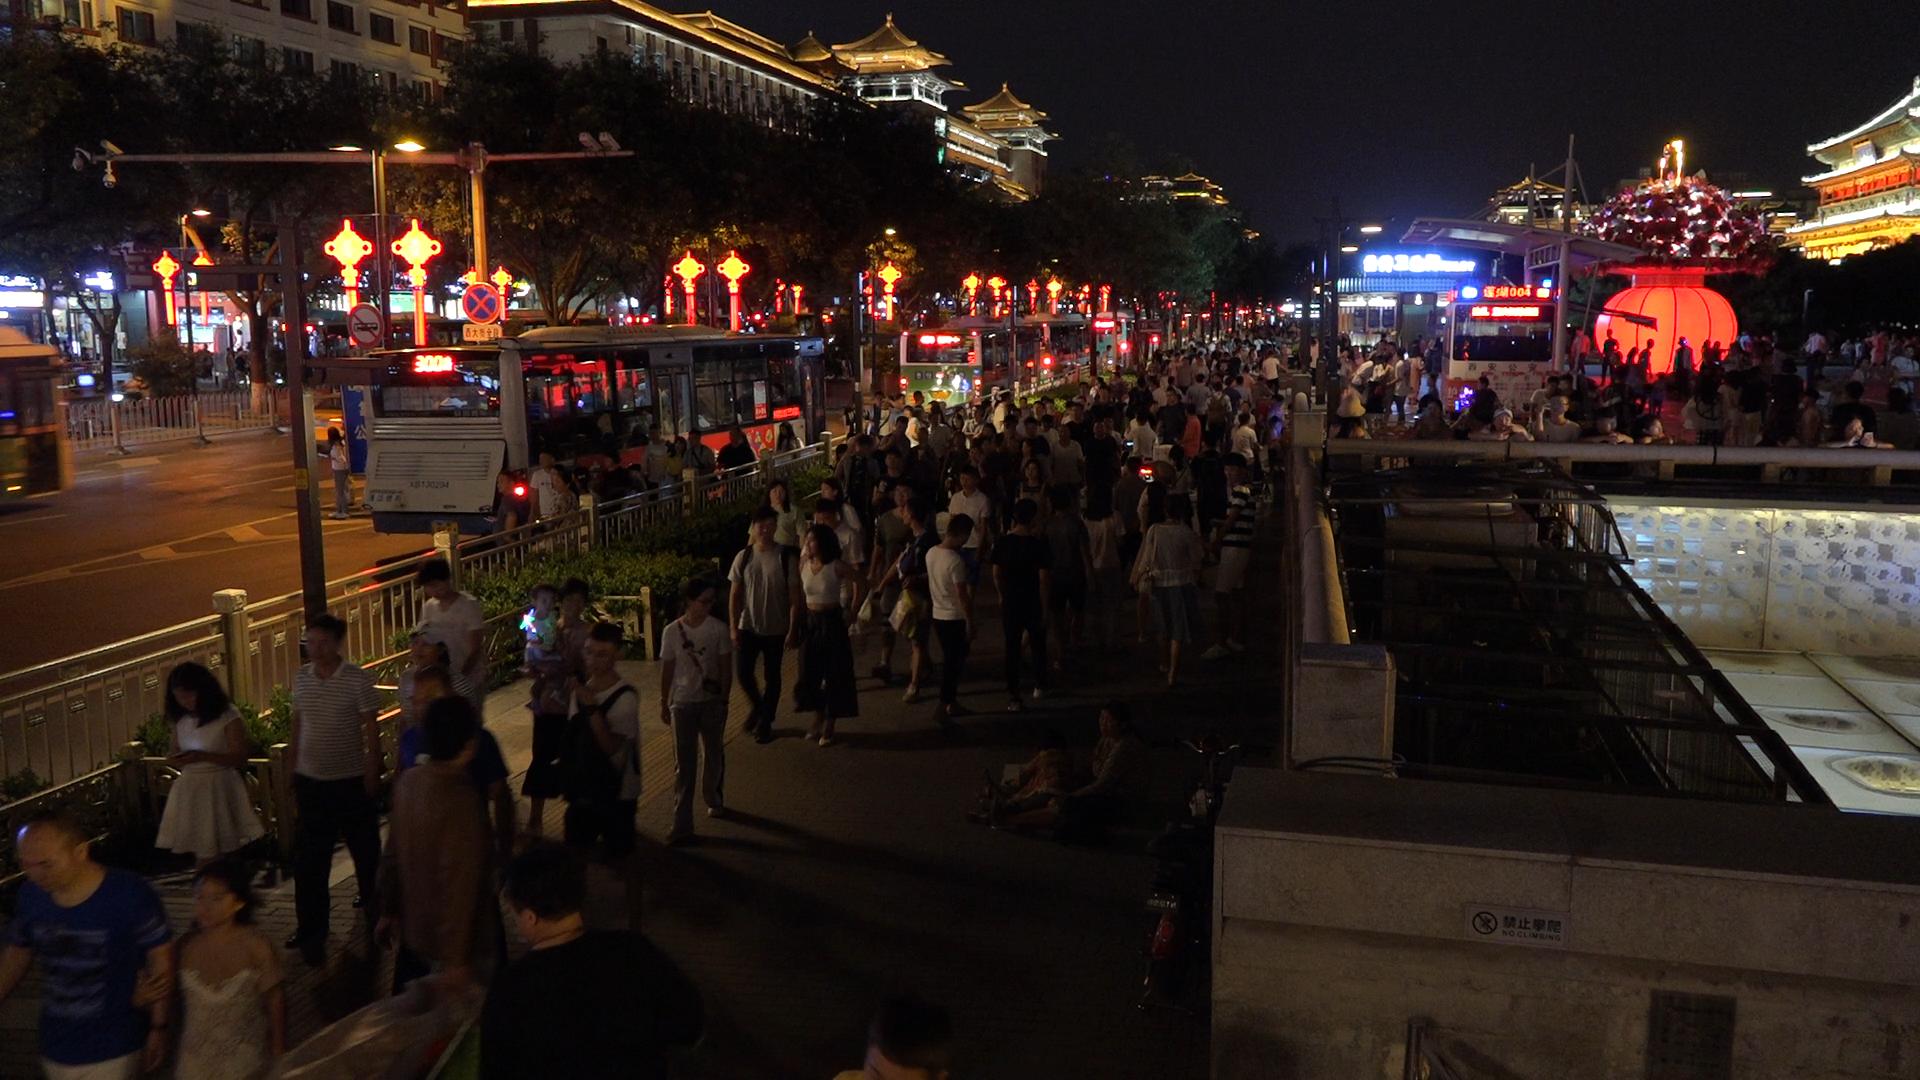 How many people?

253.